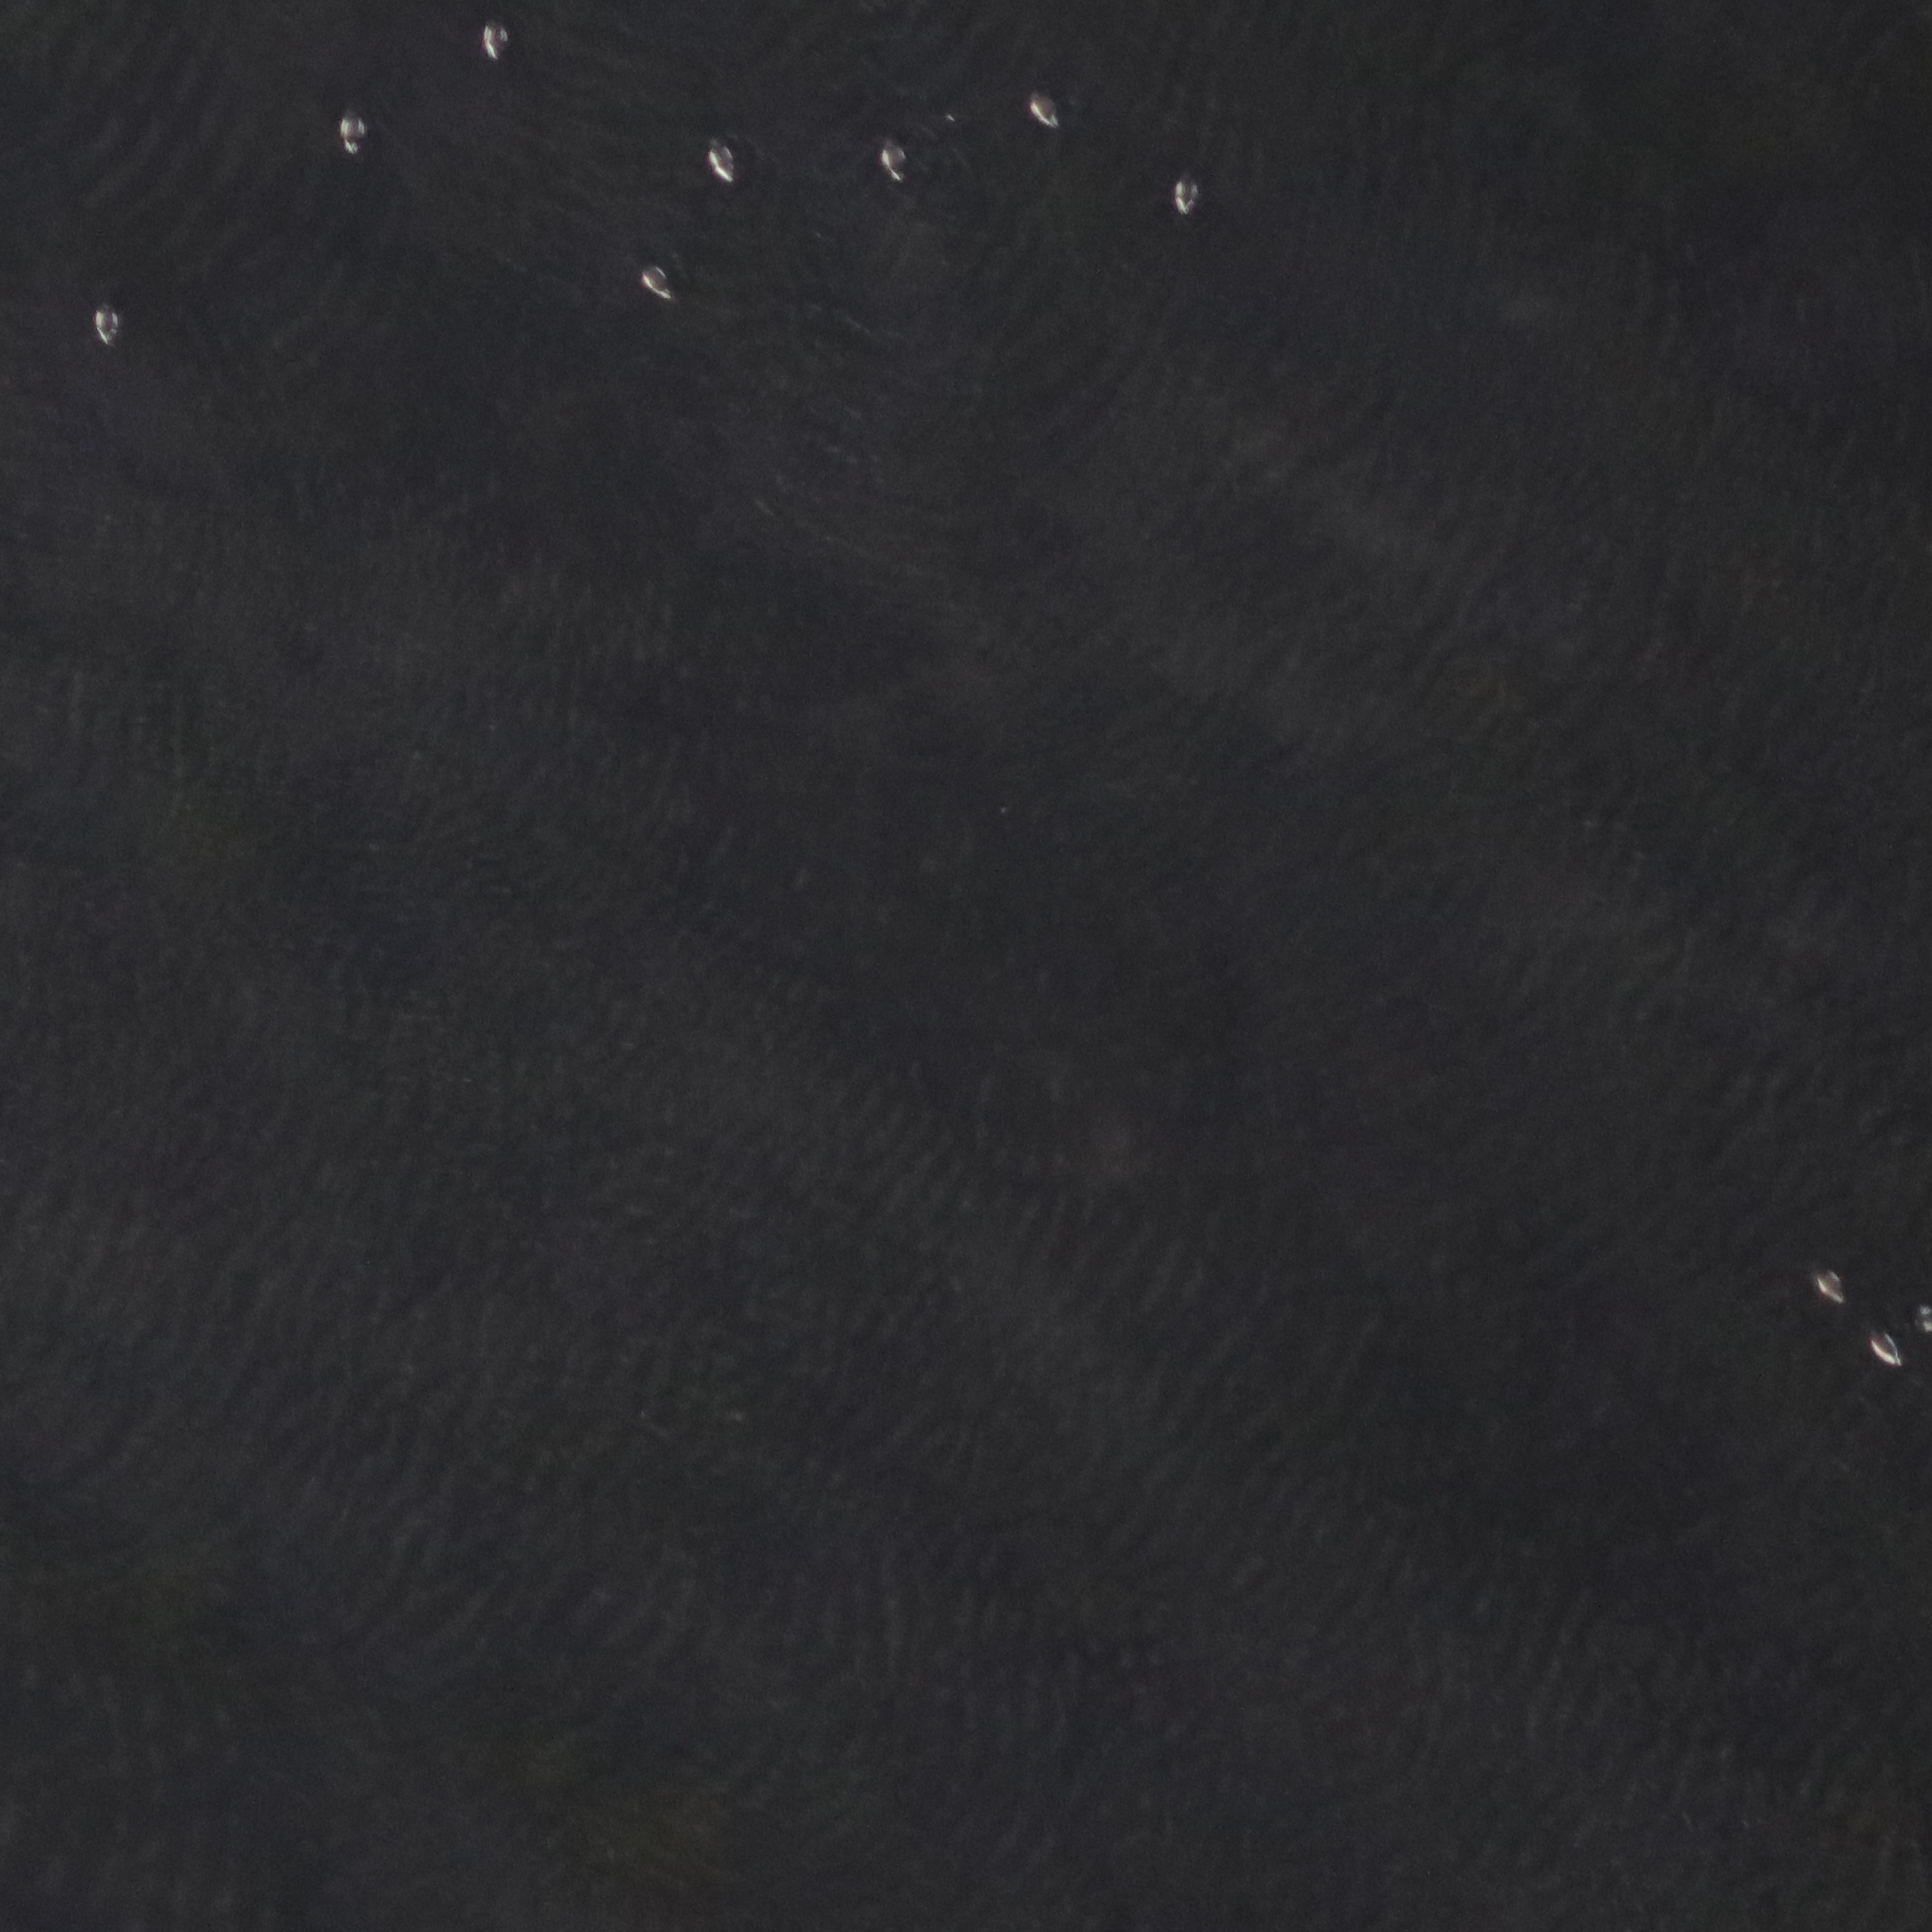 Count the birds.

10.